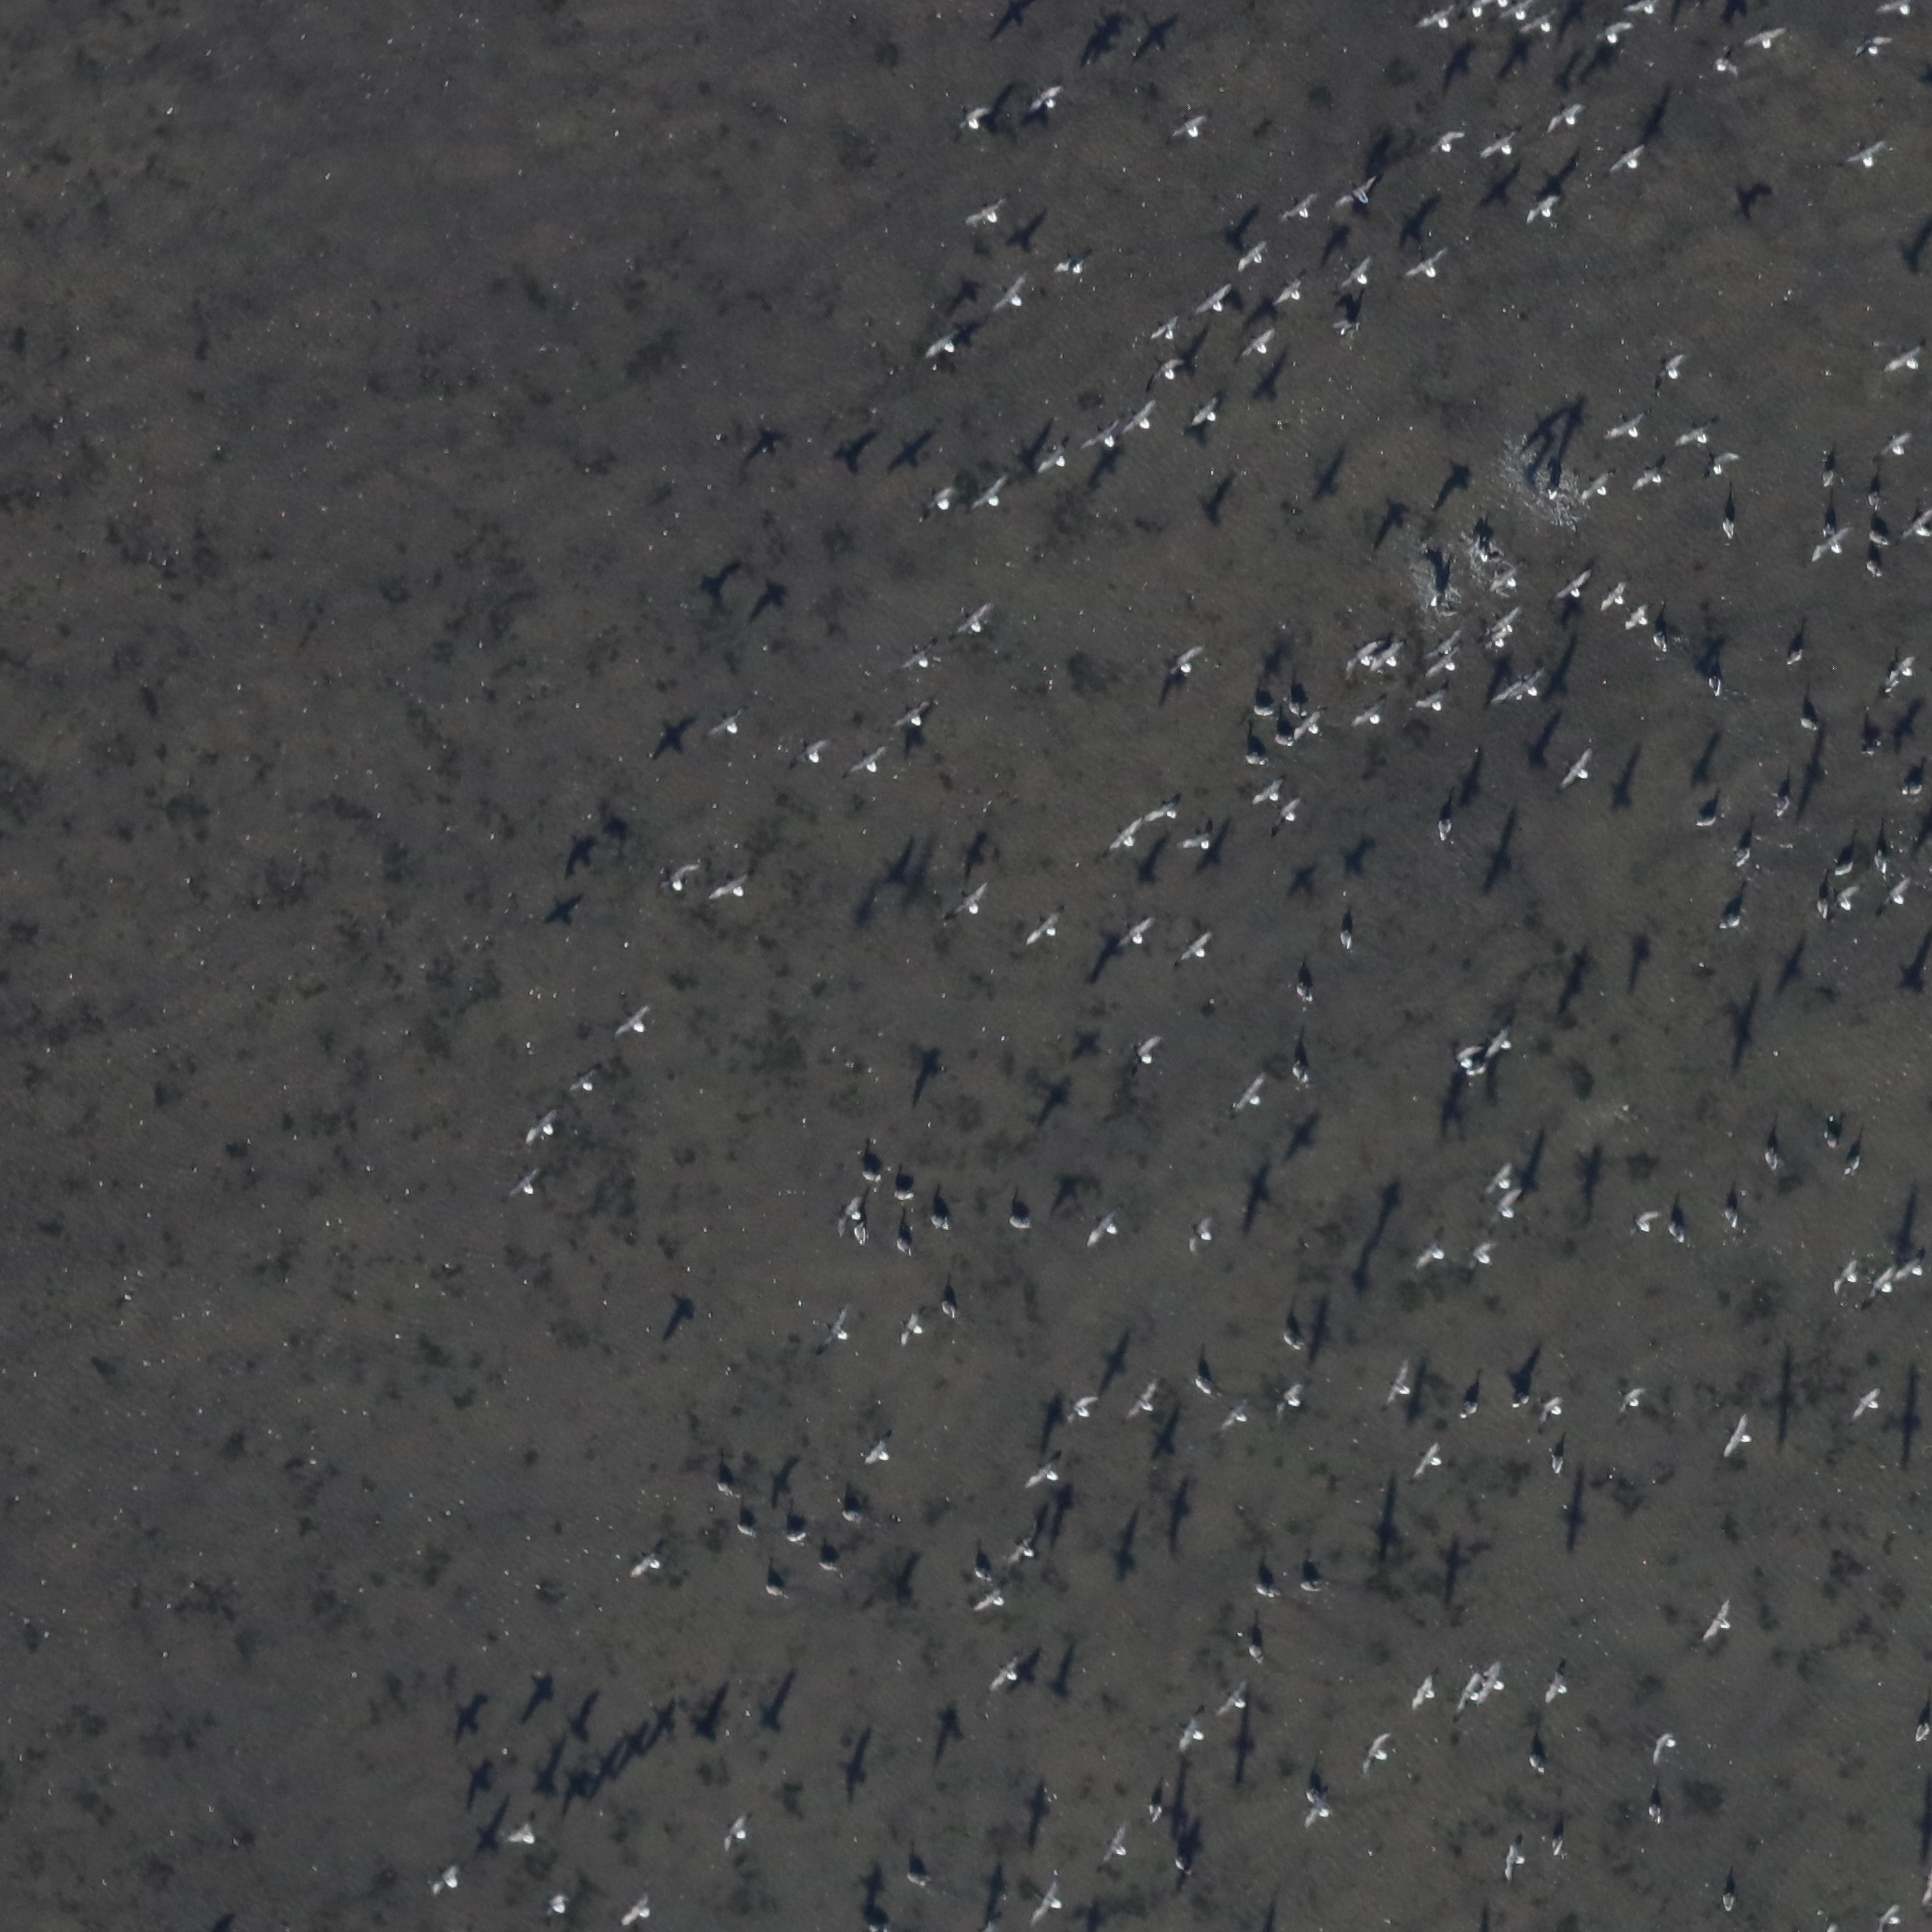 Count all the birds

211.